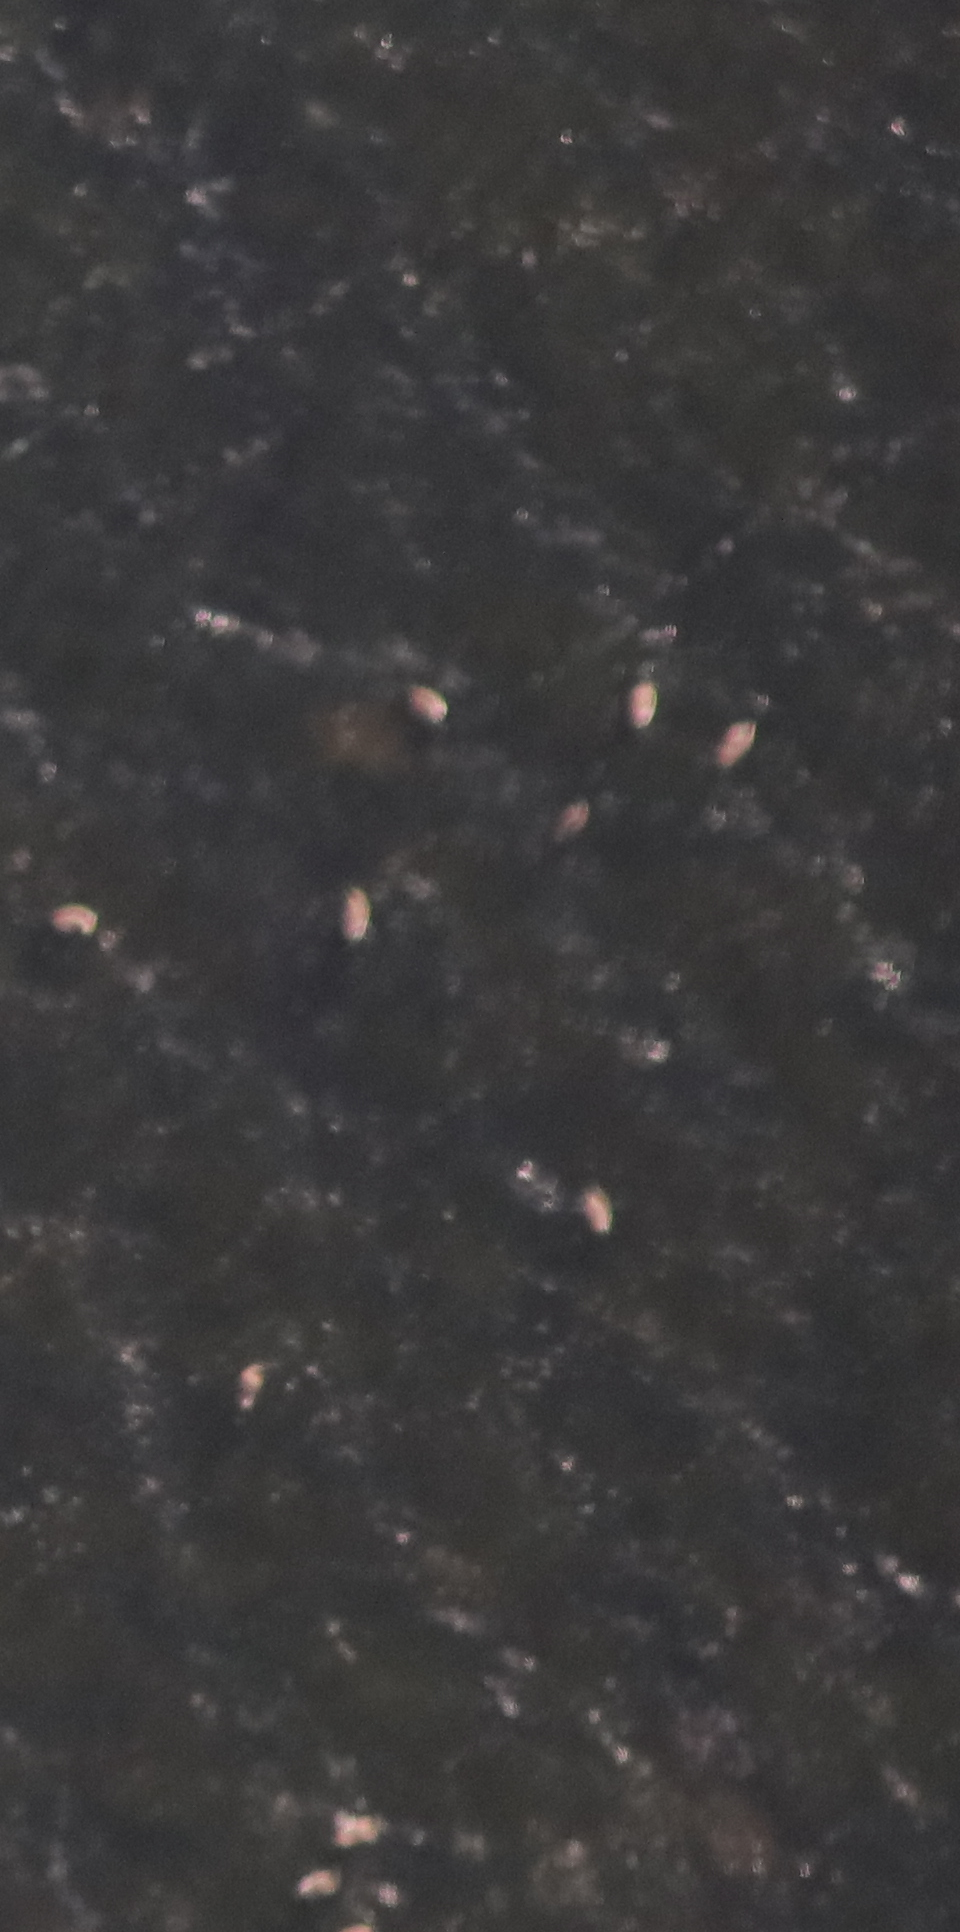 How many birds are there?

10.